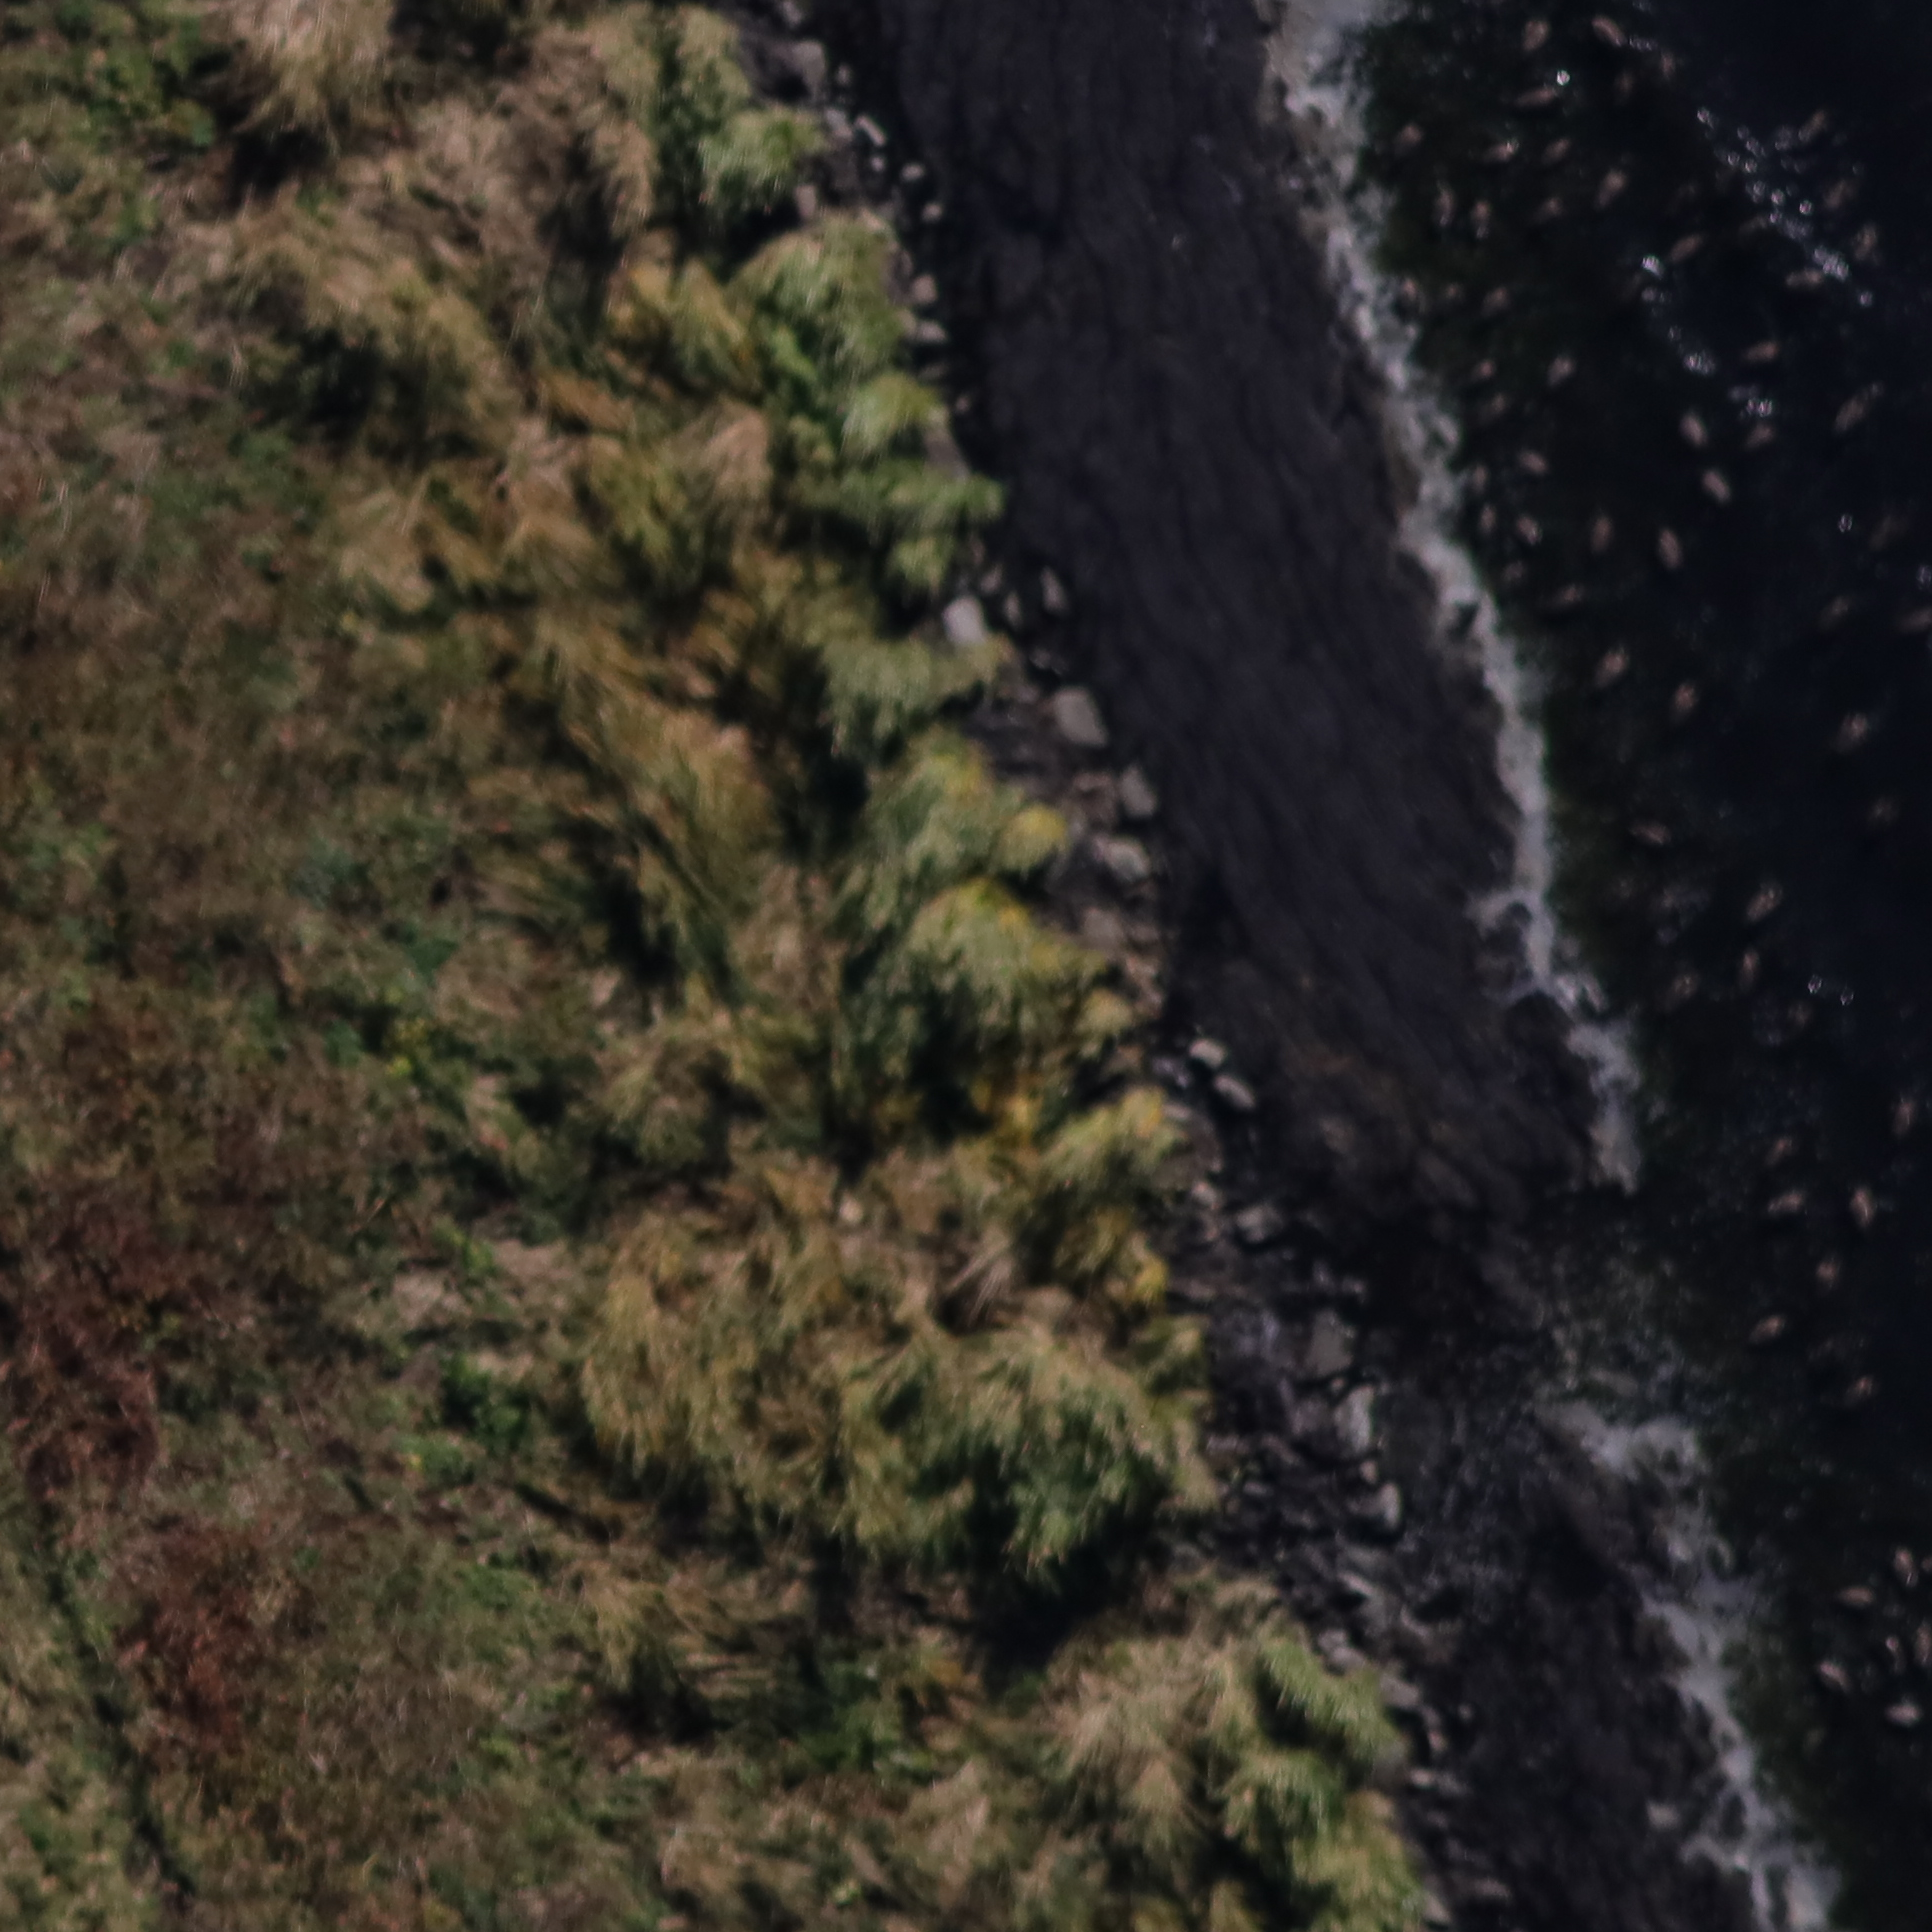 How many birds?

65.